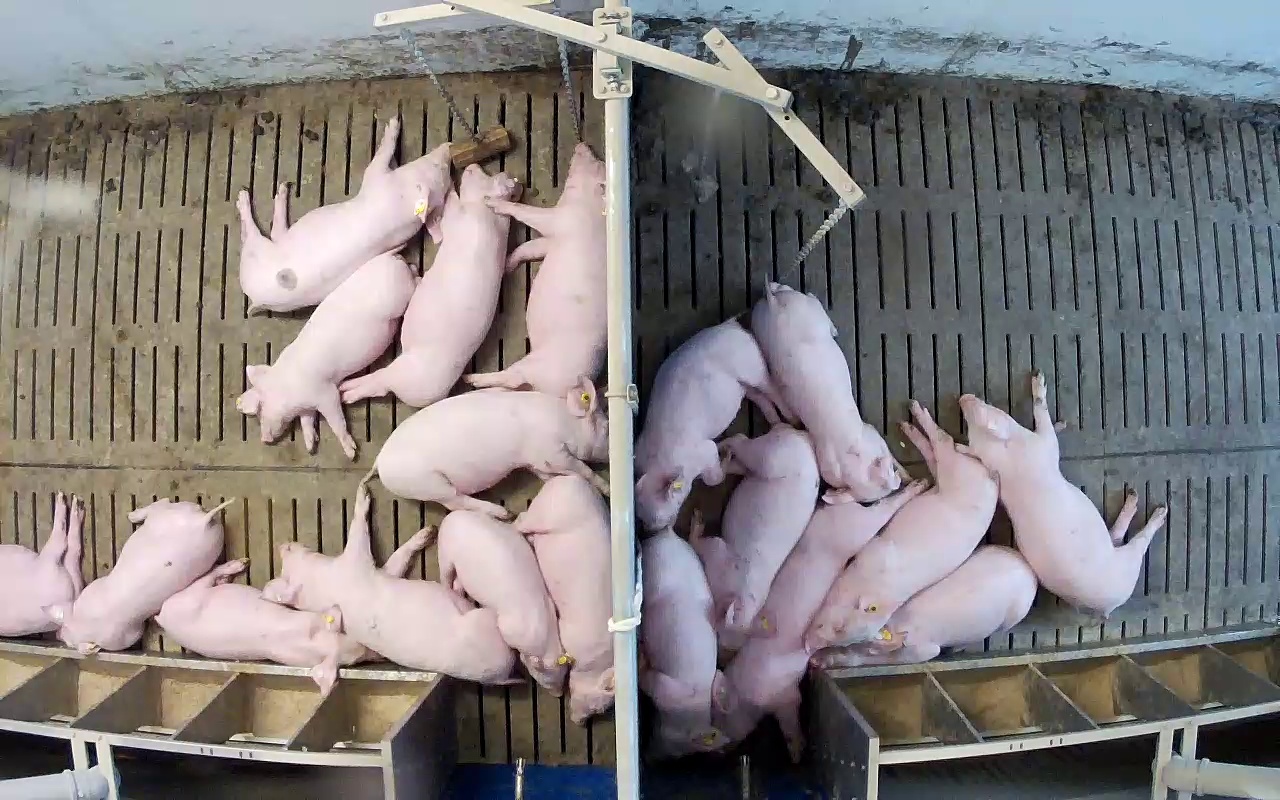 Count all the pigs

19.